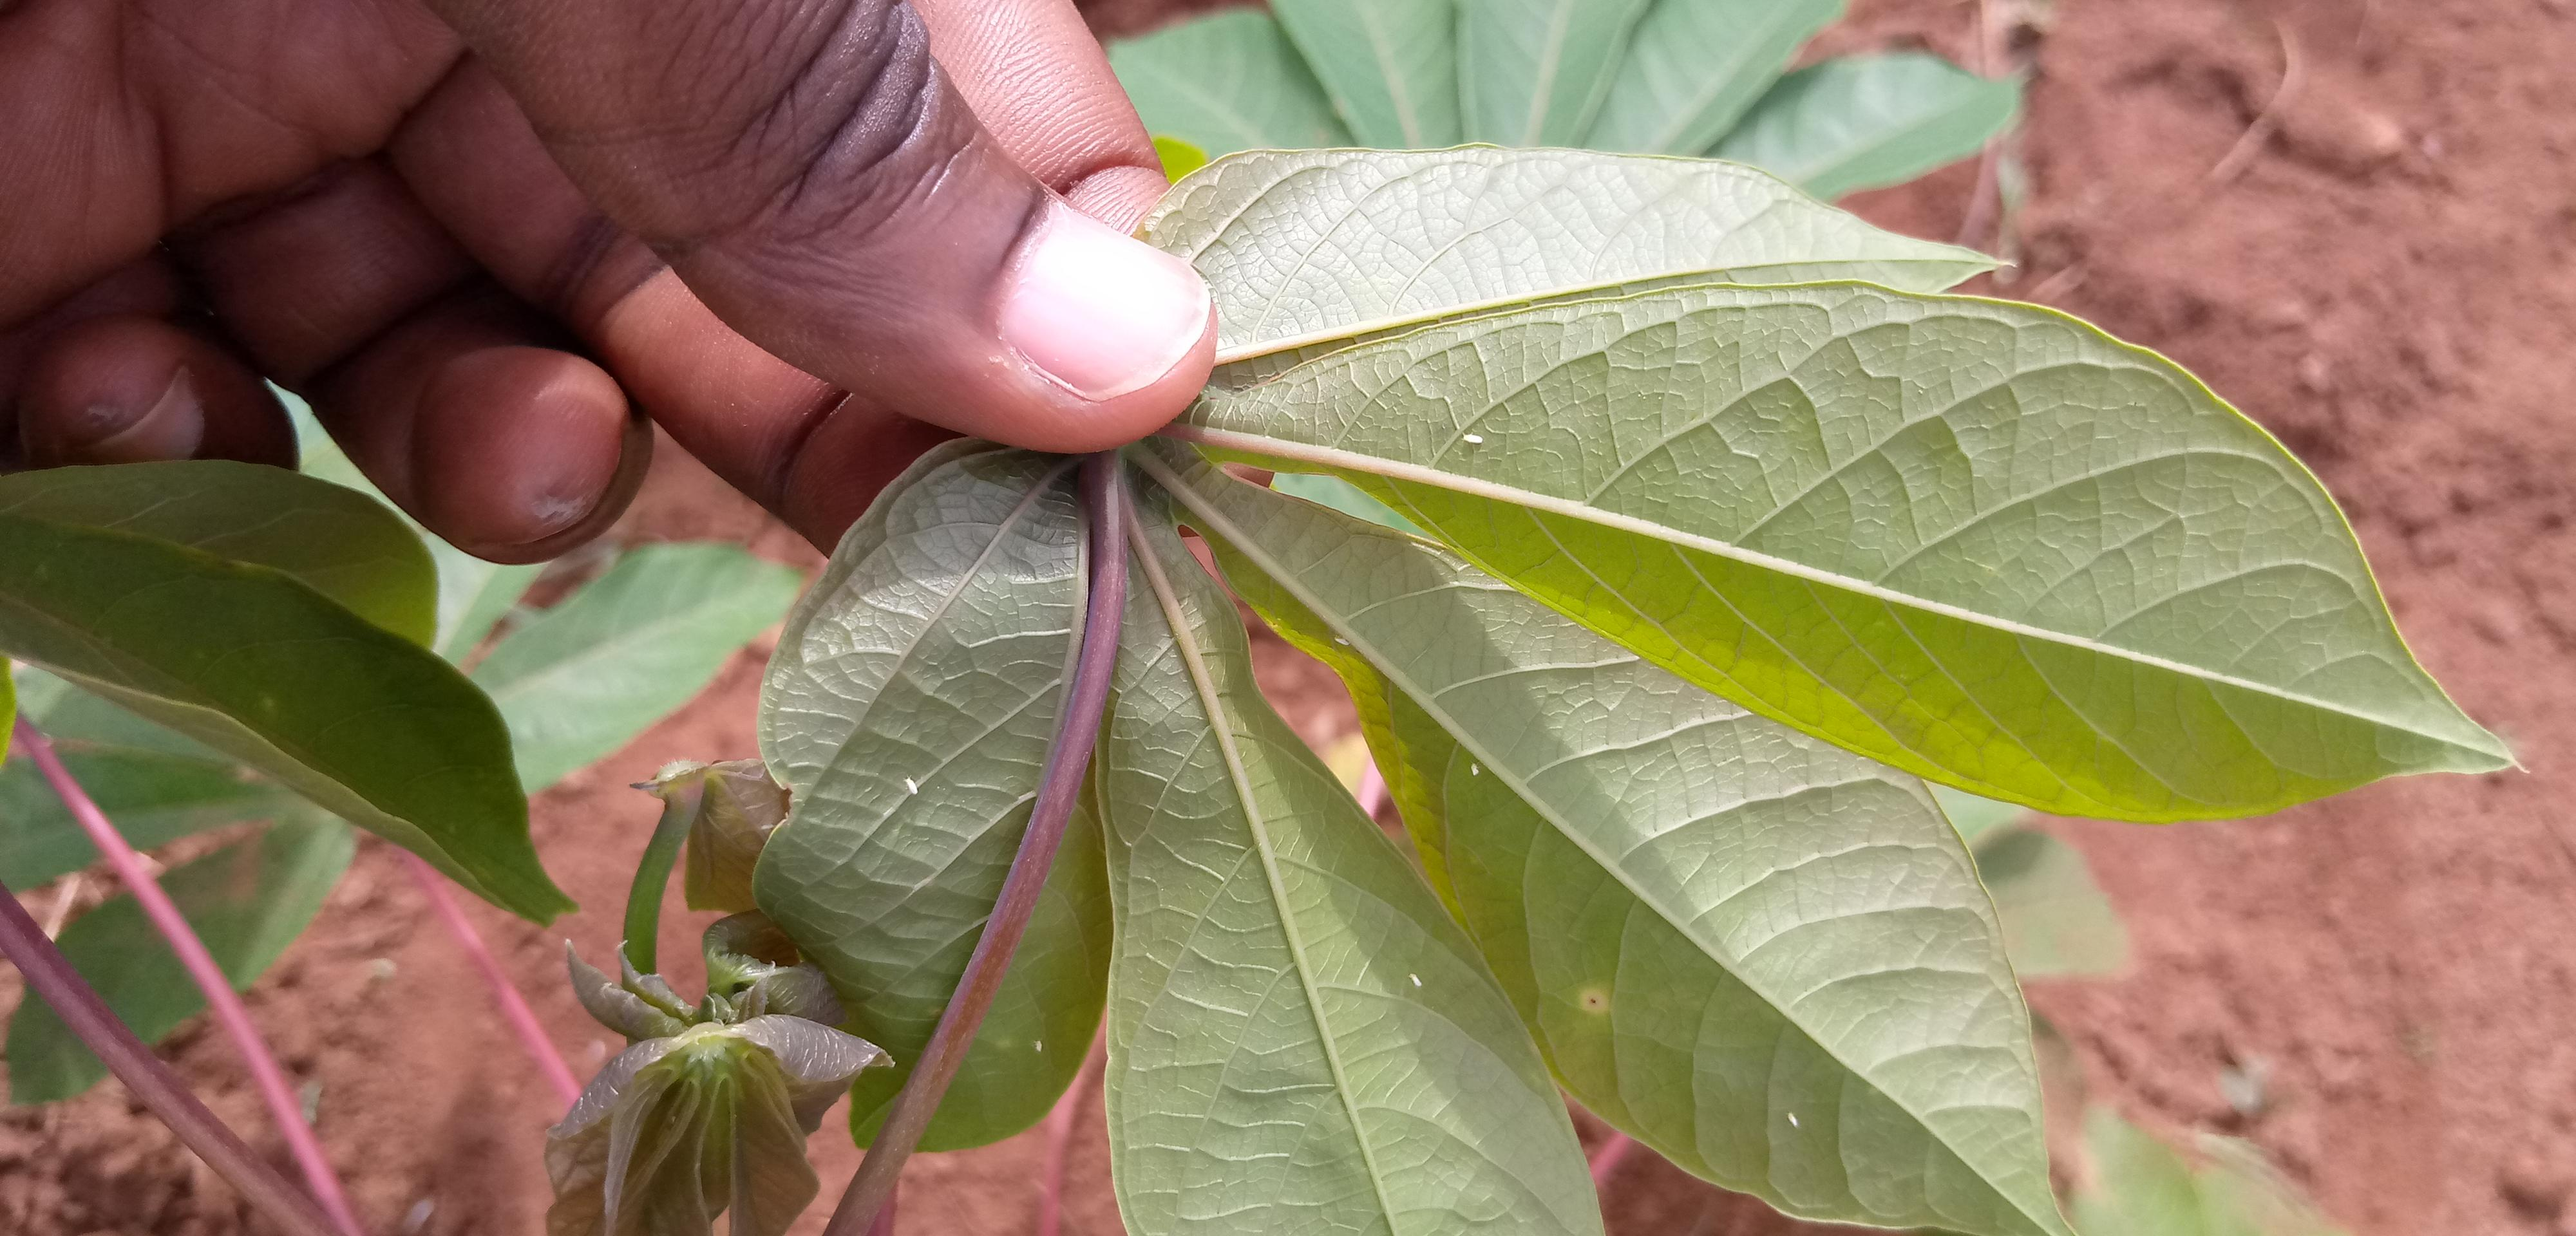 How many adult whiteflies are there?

7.